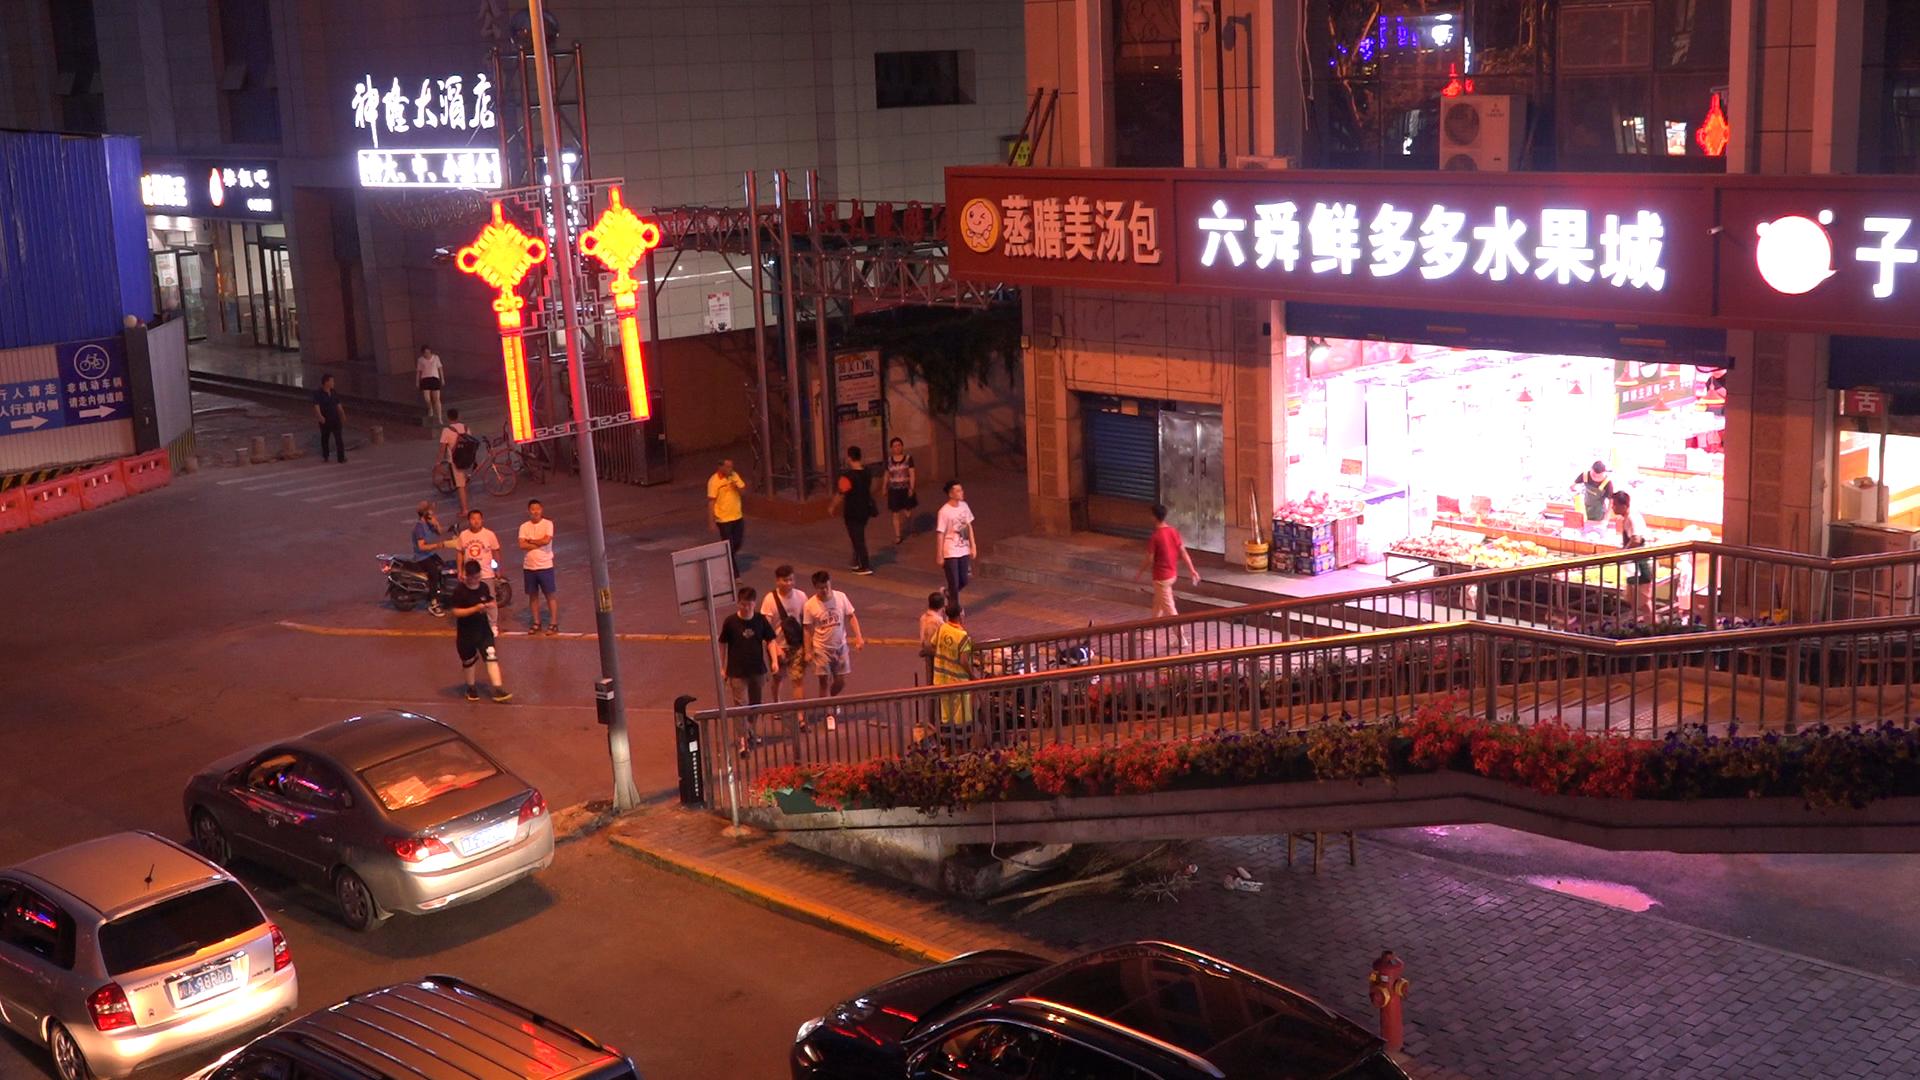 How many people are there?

19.